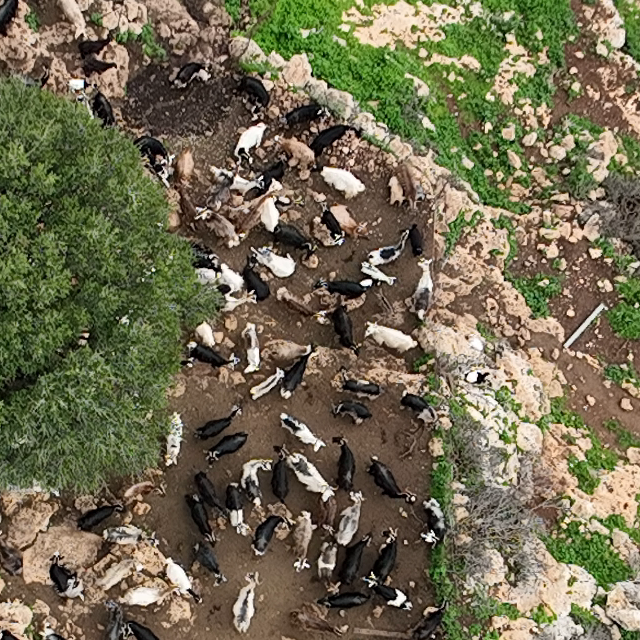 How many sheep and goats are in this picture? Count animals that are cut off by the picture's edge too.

87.